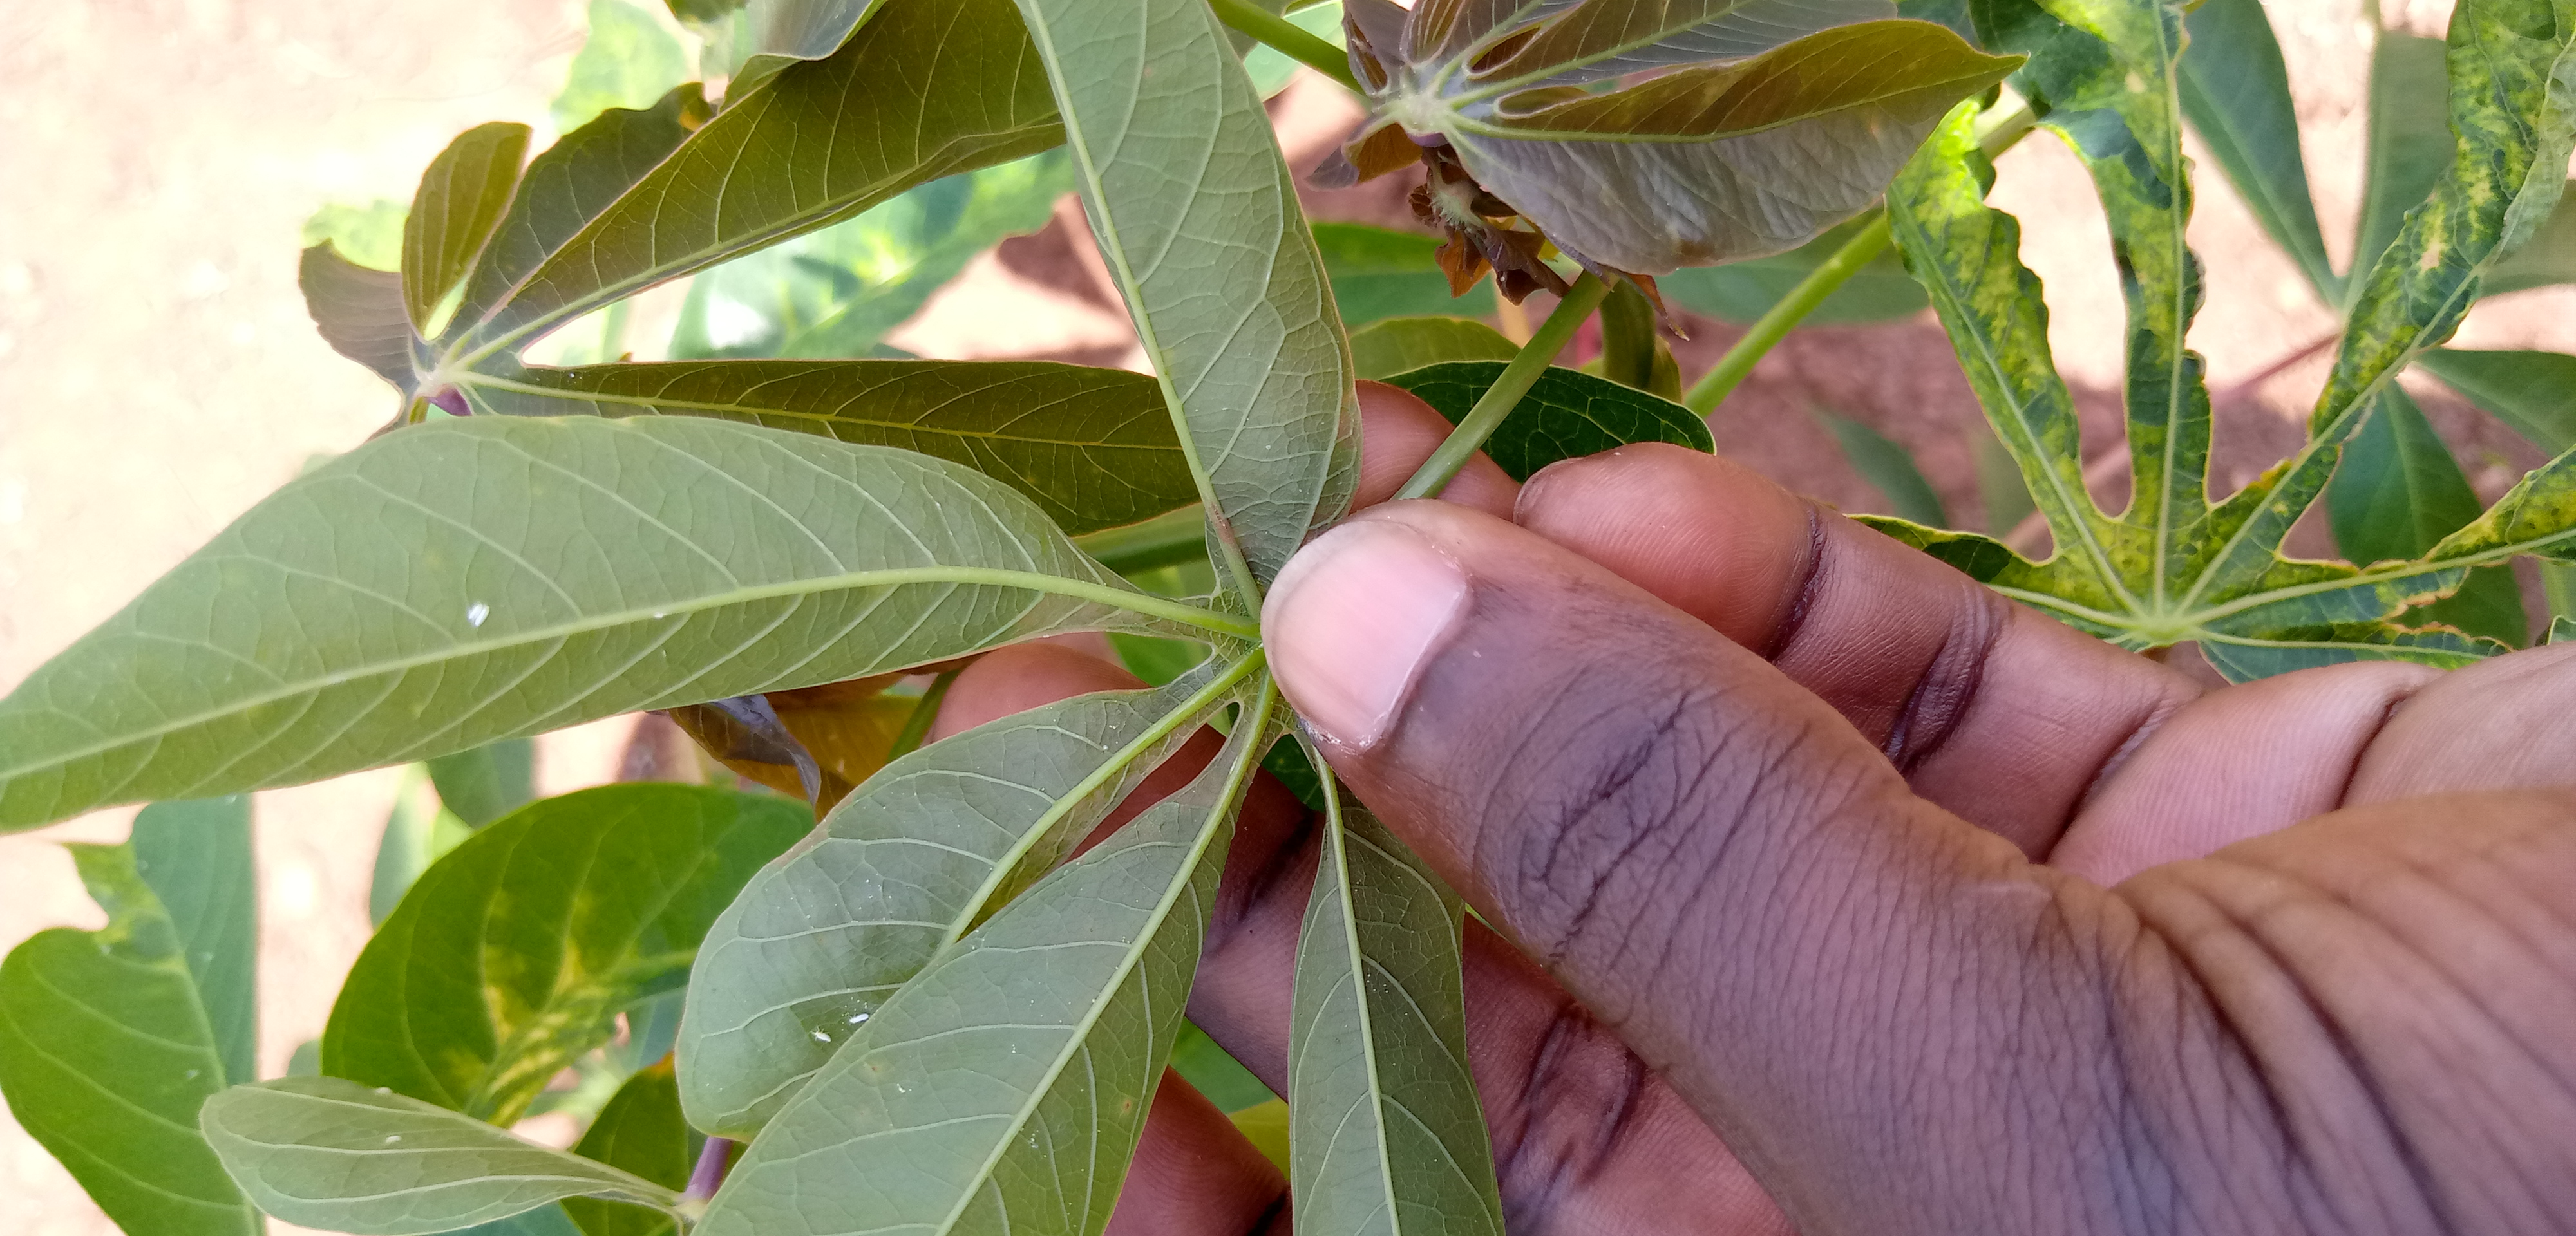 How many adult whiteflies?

4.